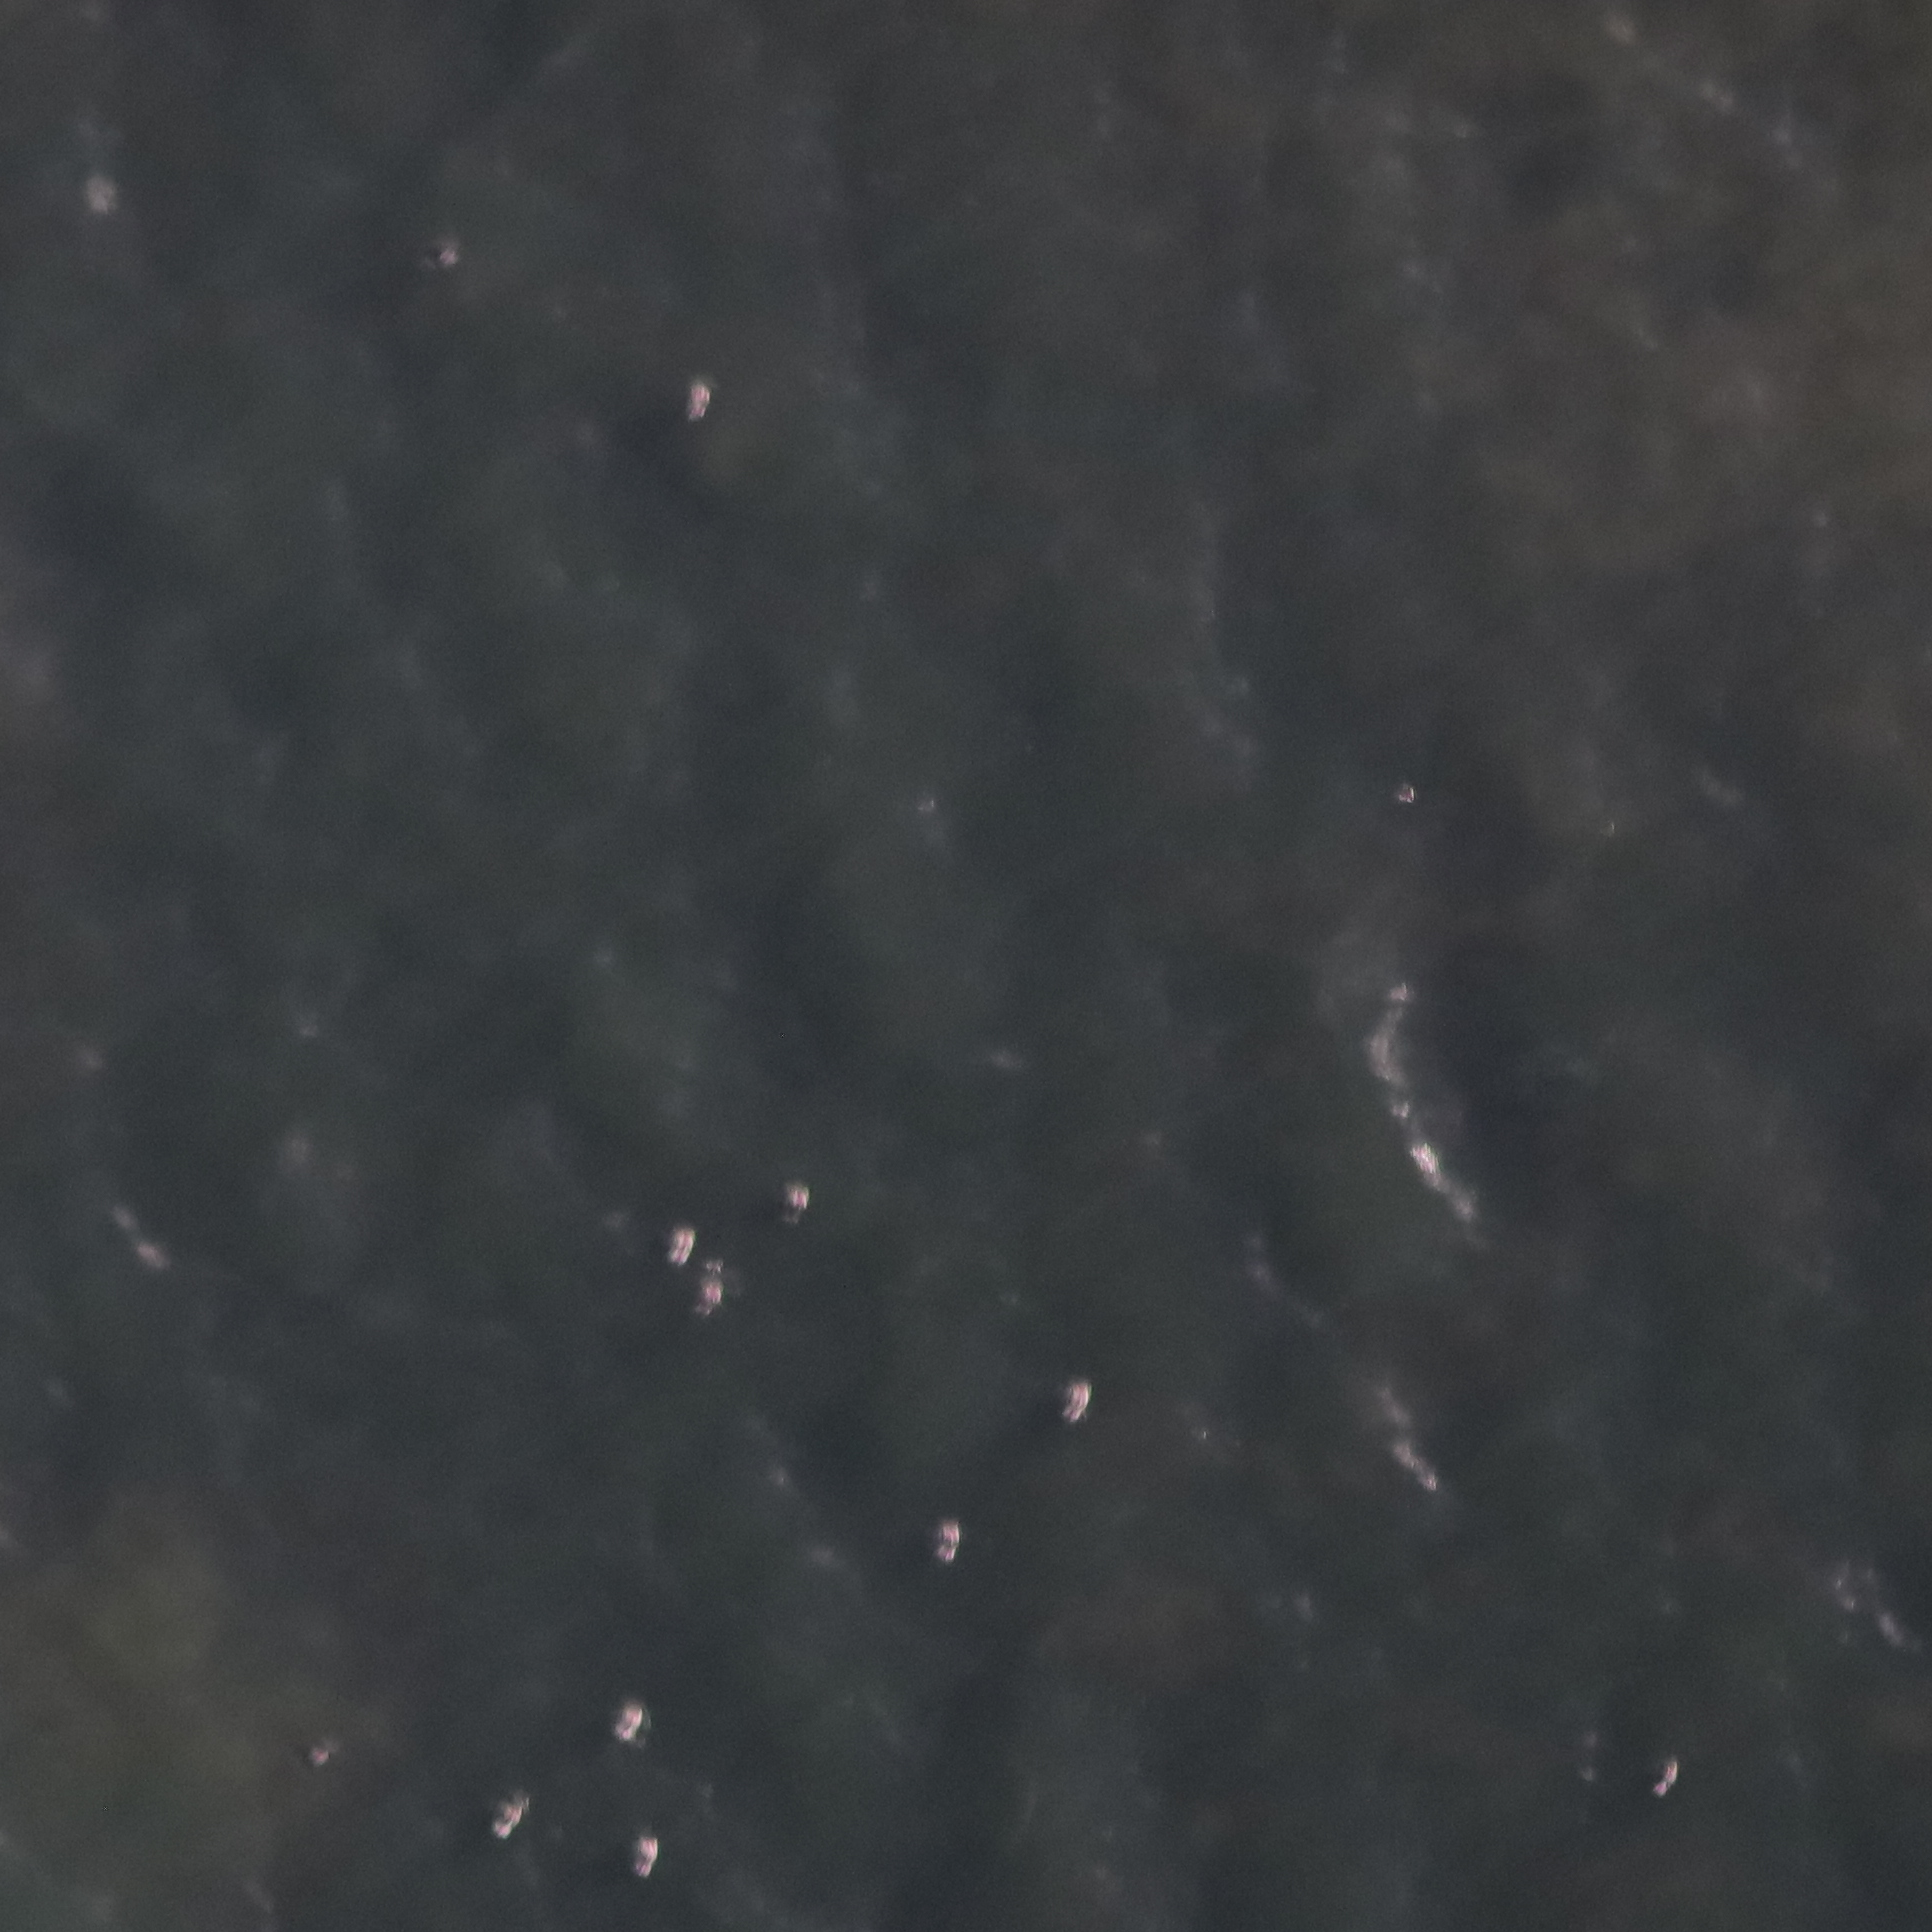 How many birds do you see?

12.